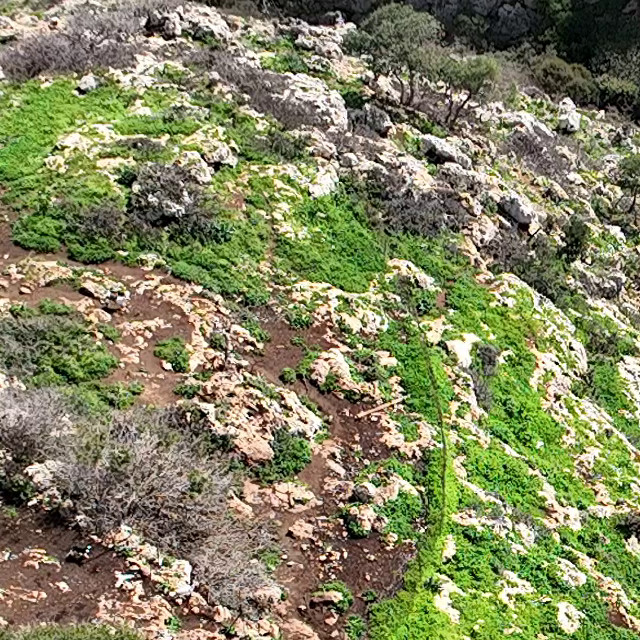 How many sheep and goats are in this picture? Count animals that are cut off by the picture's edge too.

0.